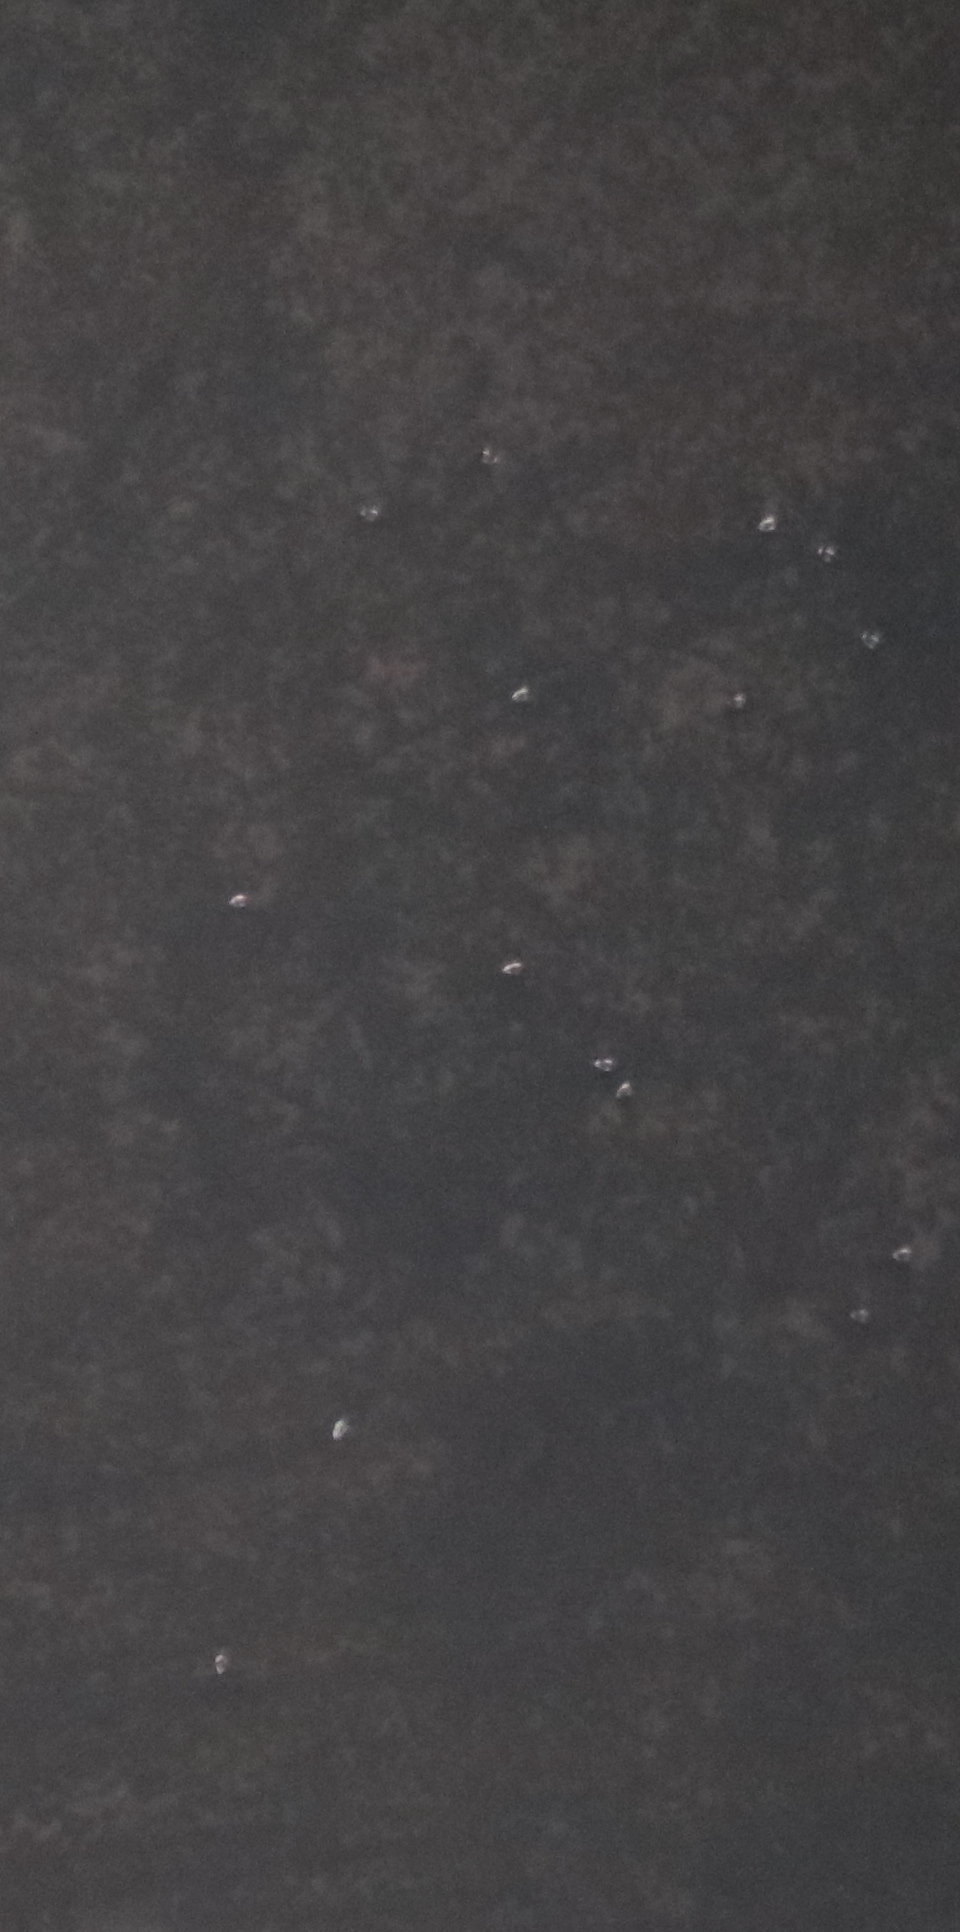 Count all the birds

15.